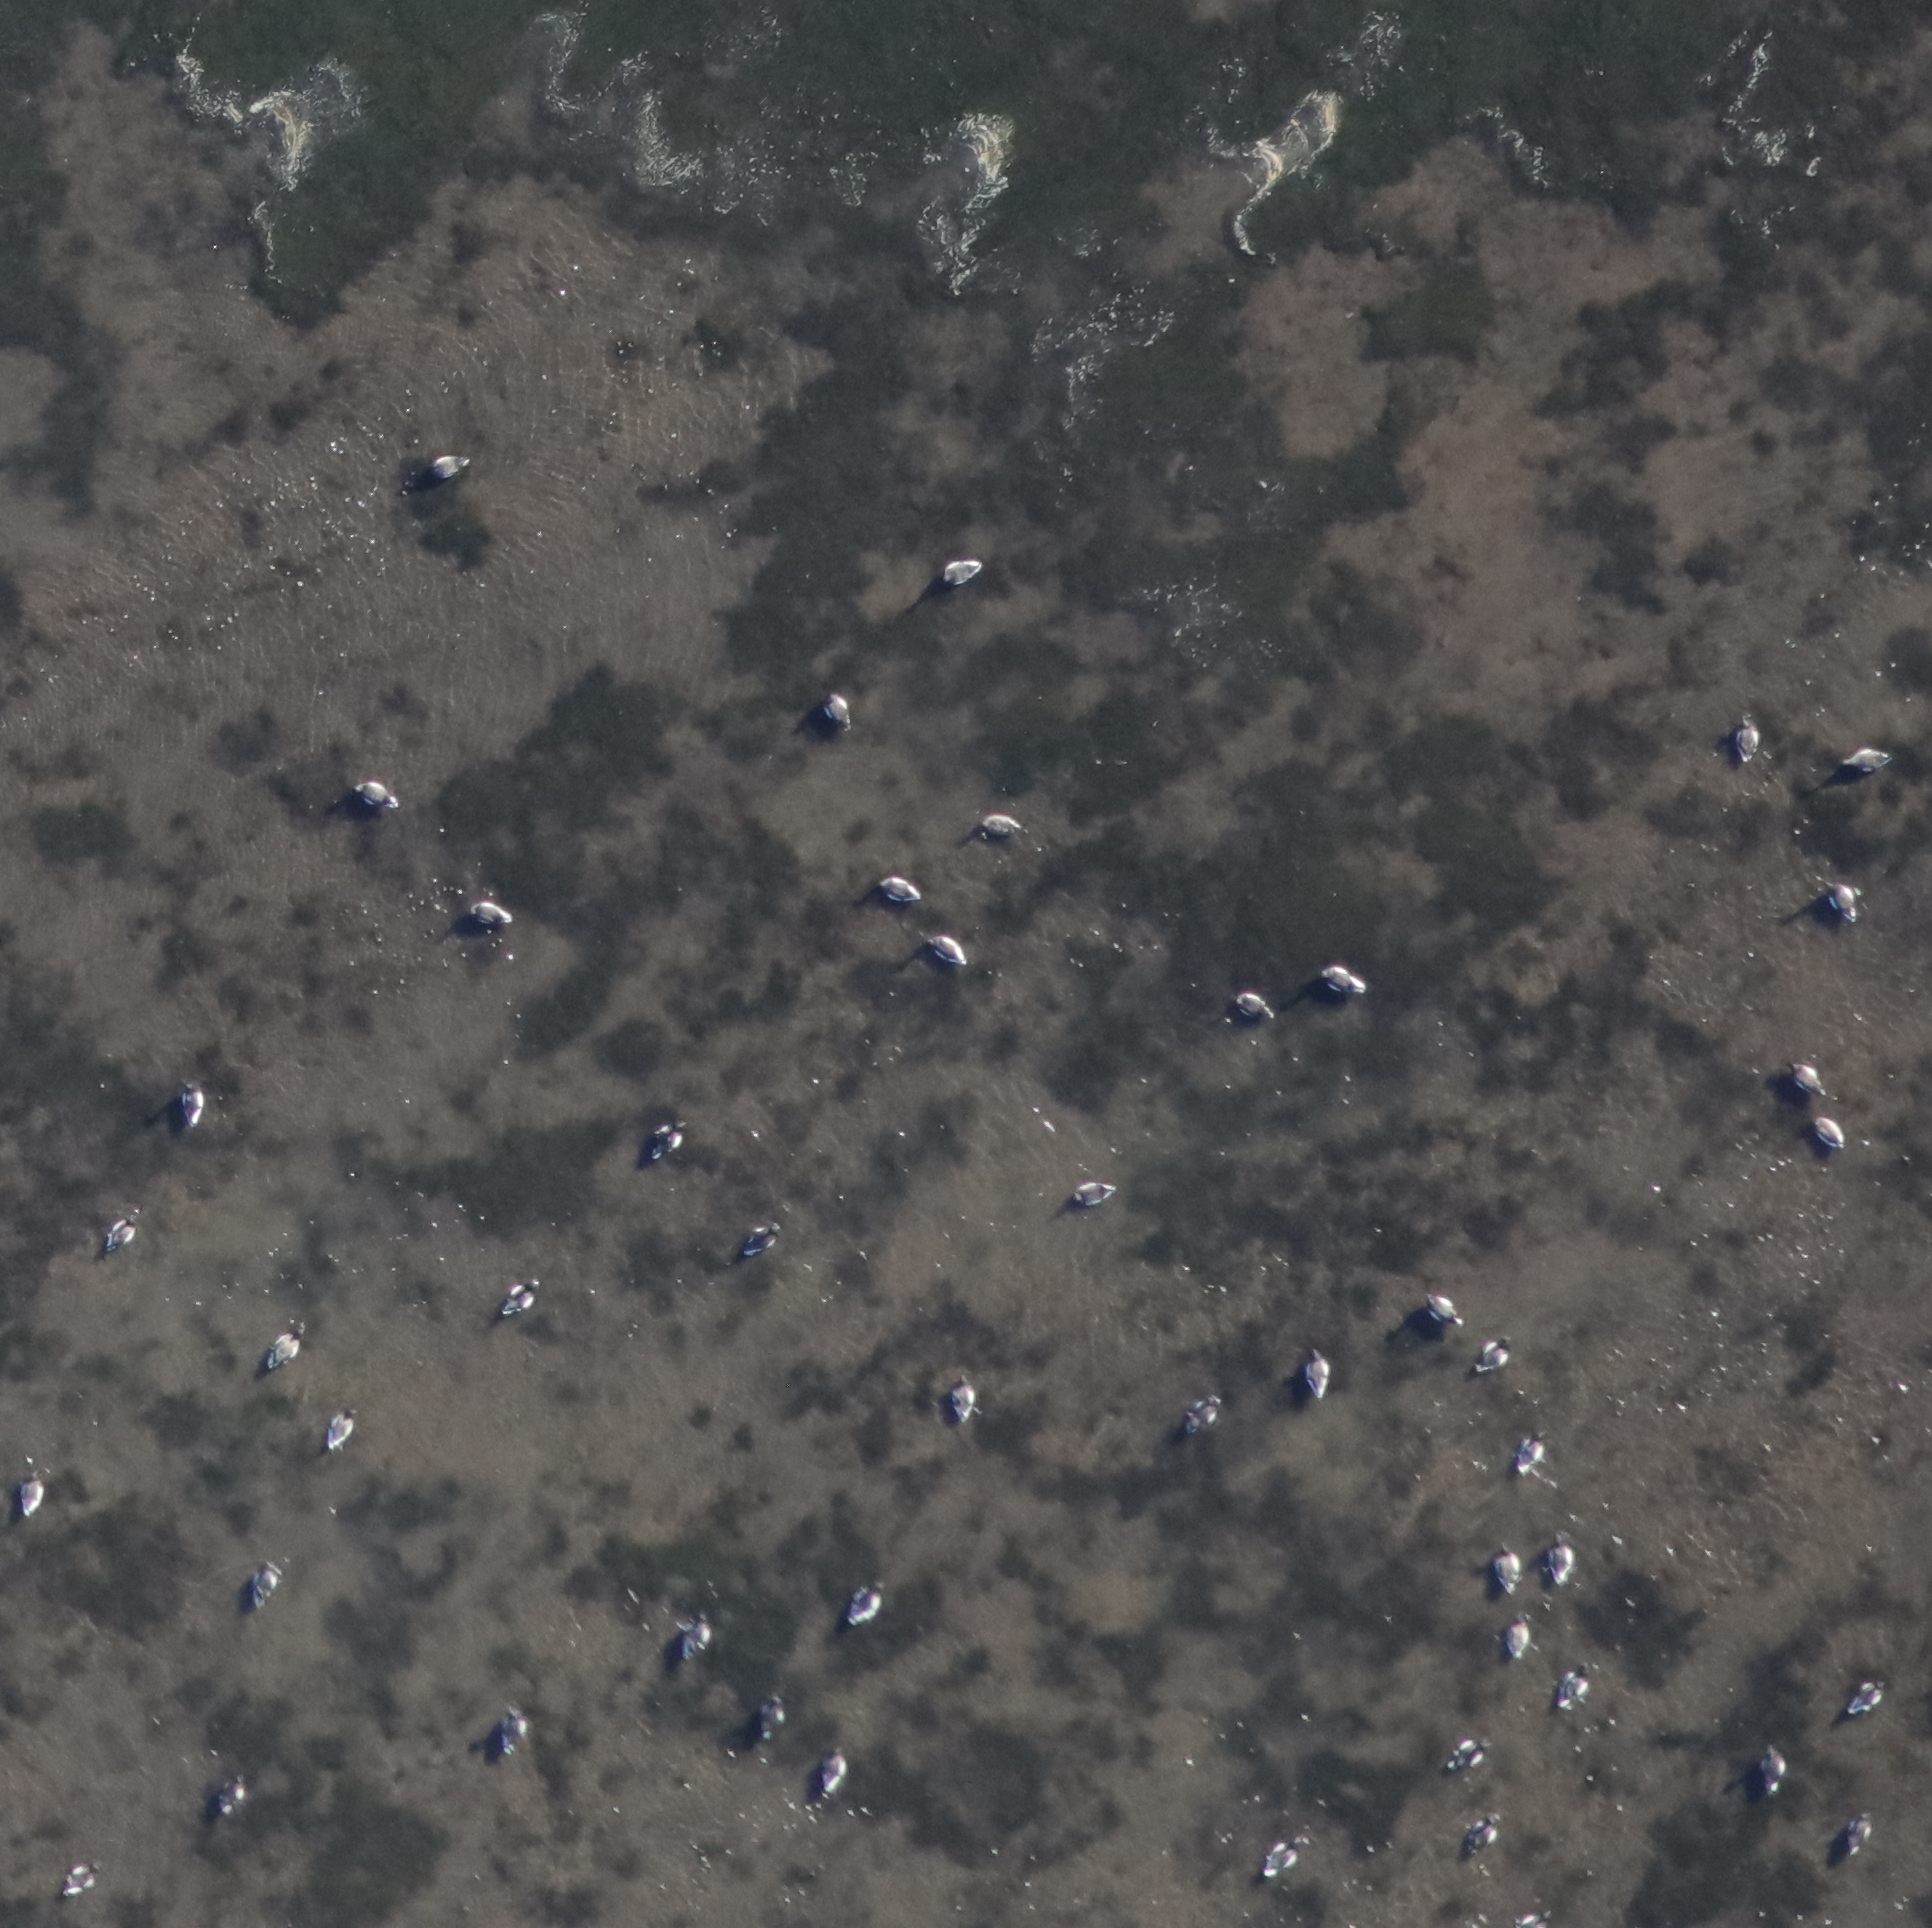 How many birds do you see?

48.